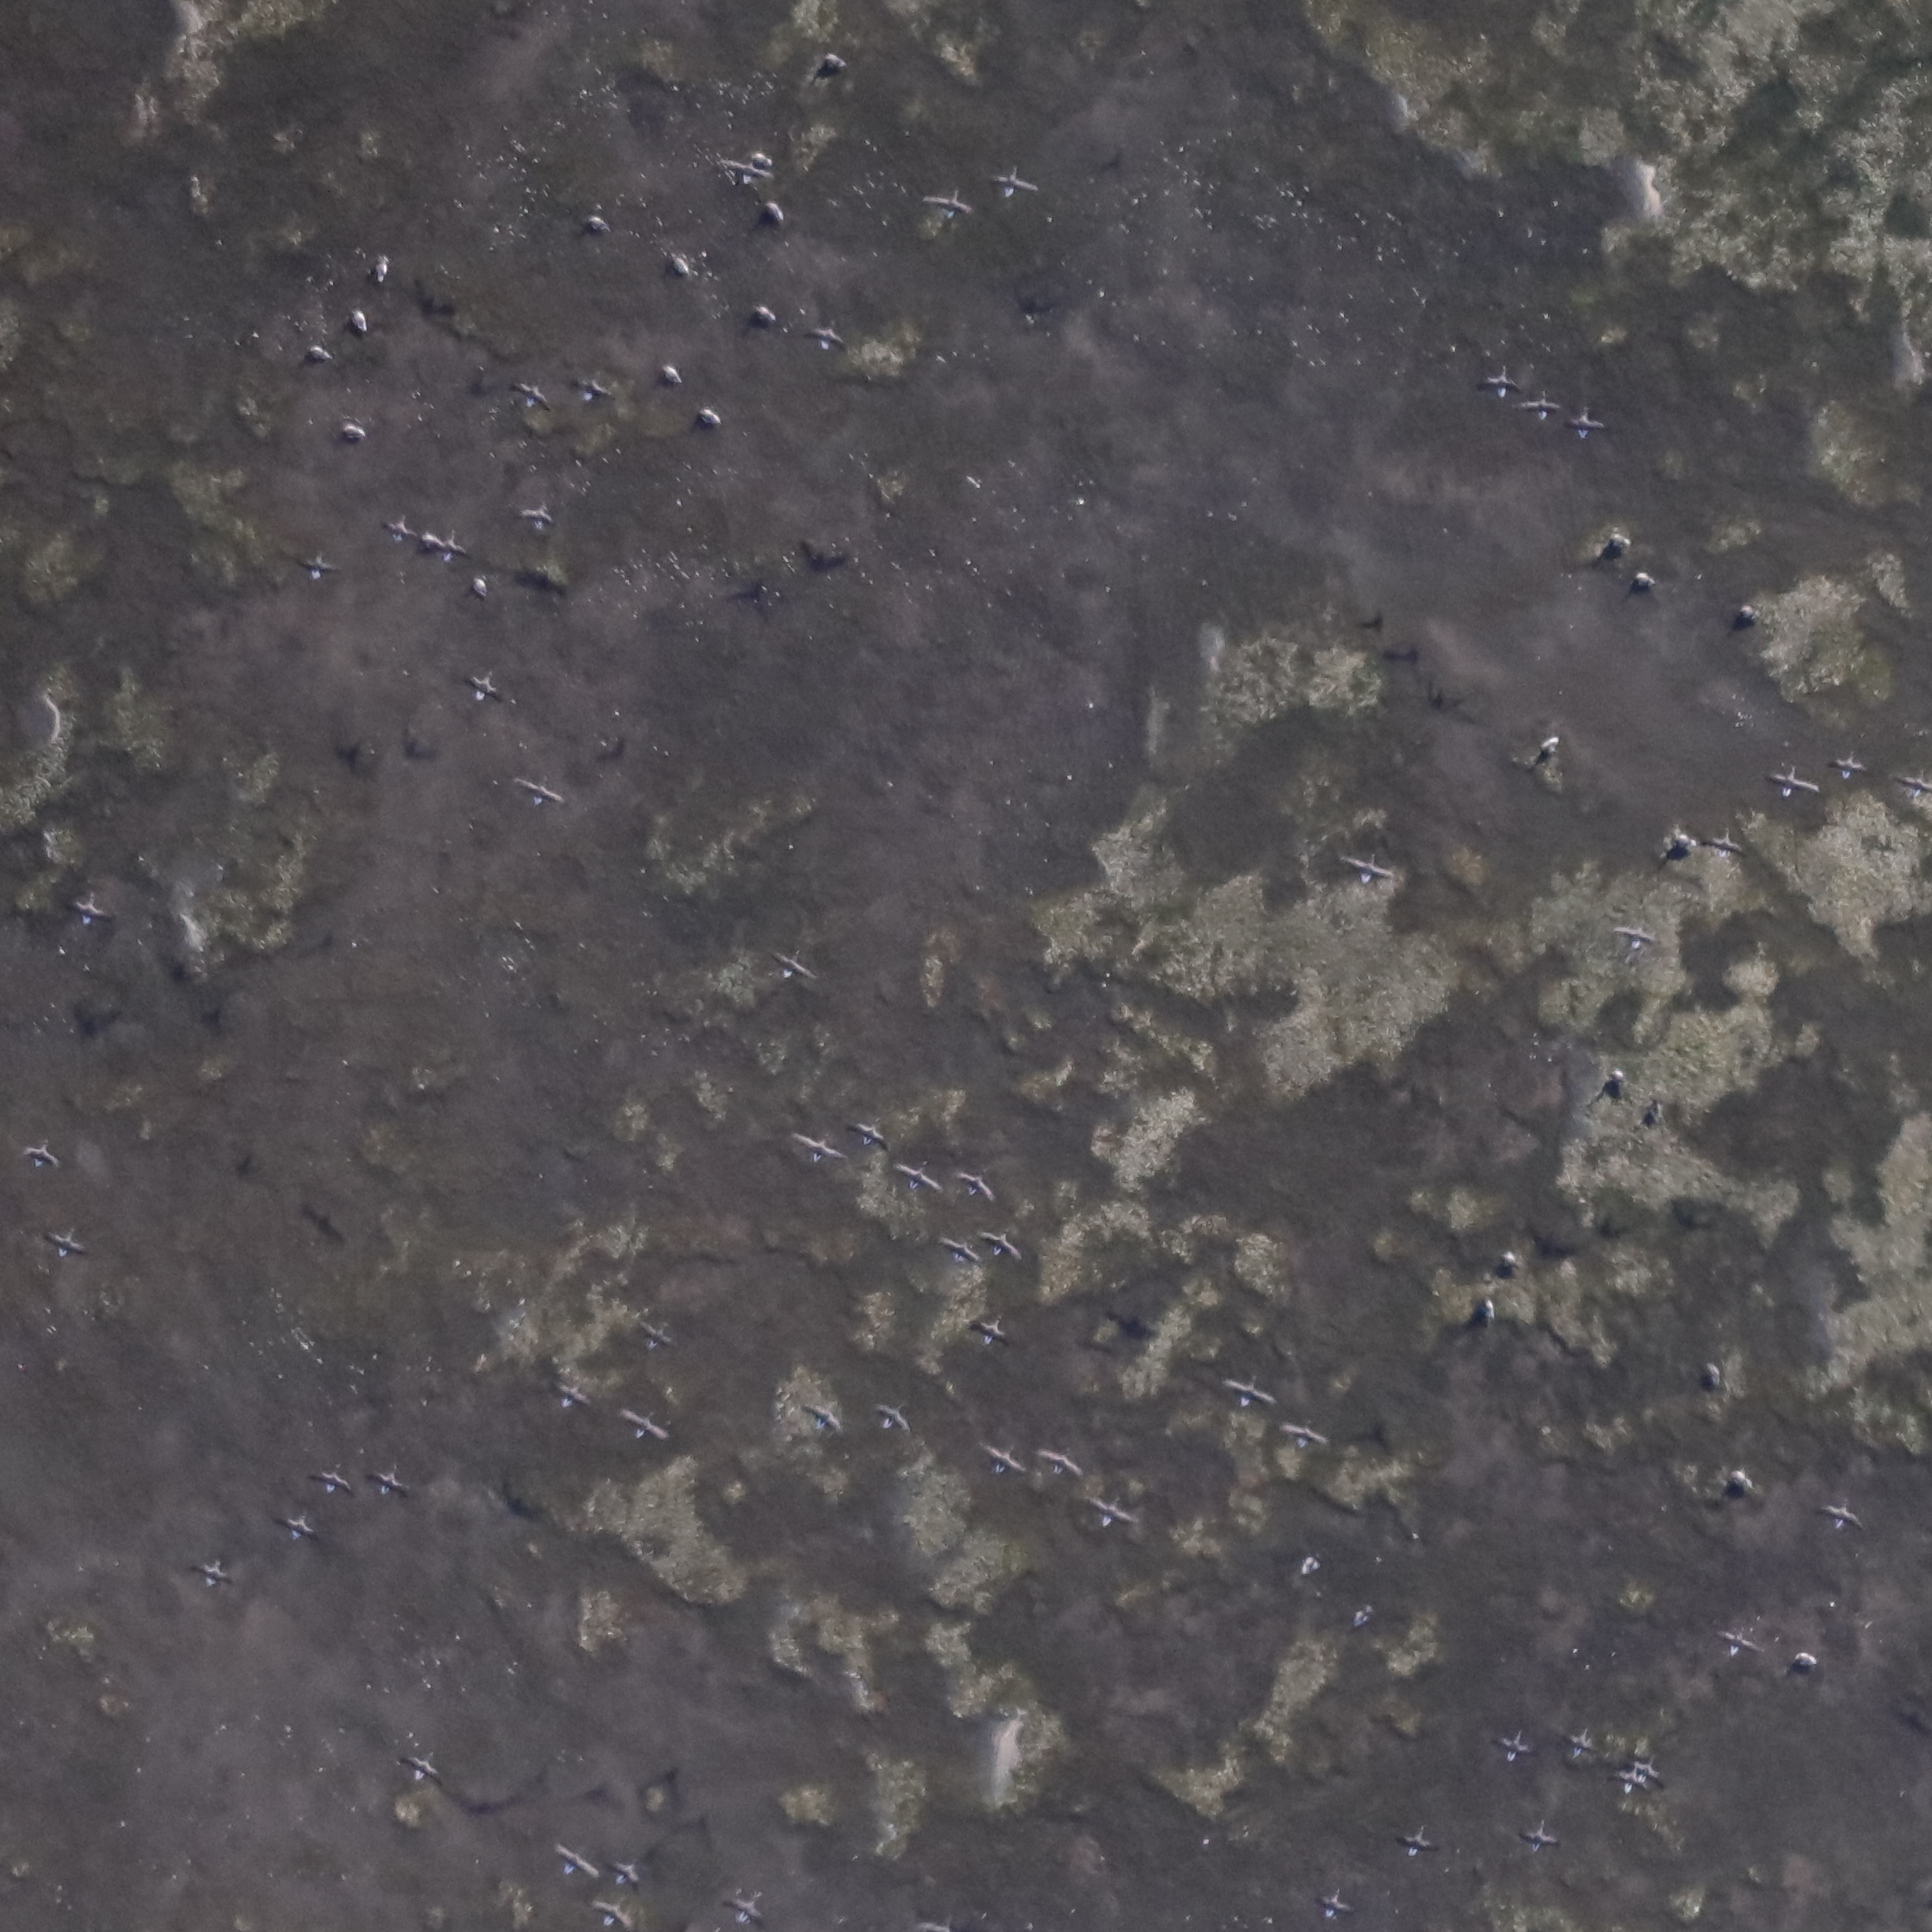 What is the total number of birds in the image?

89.